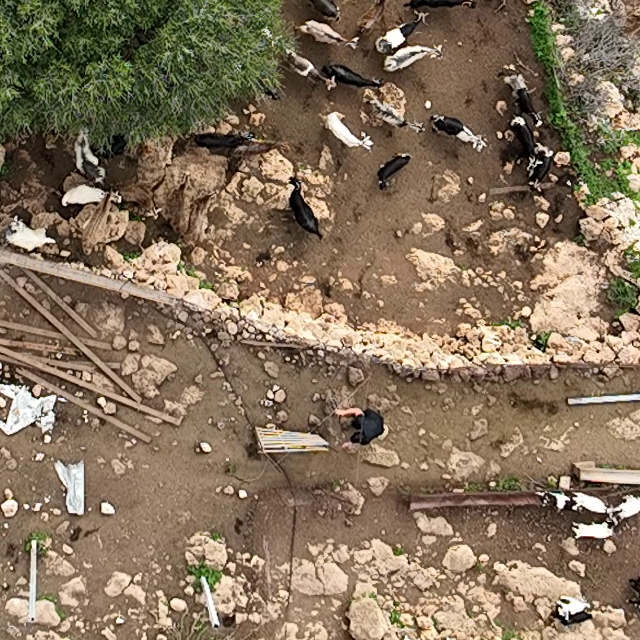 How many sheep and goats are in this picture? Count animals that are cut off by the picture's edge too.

33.